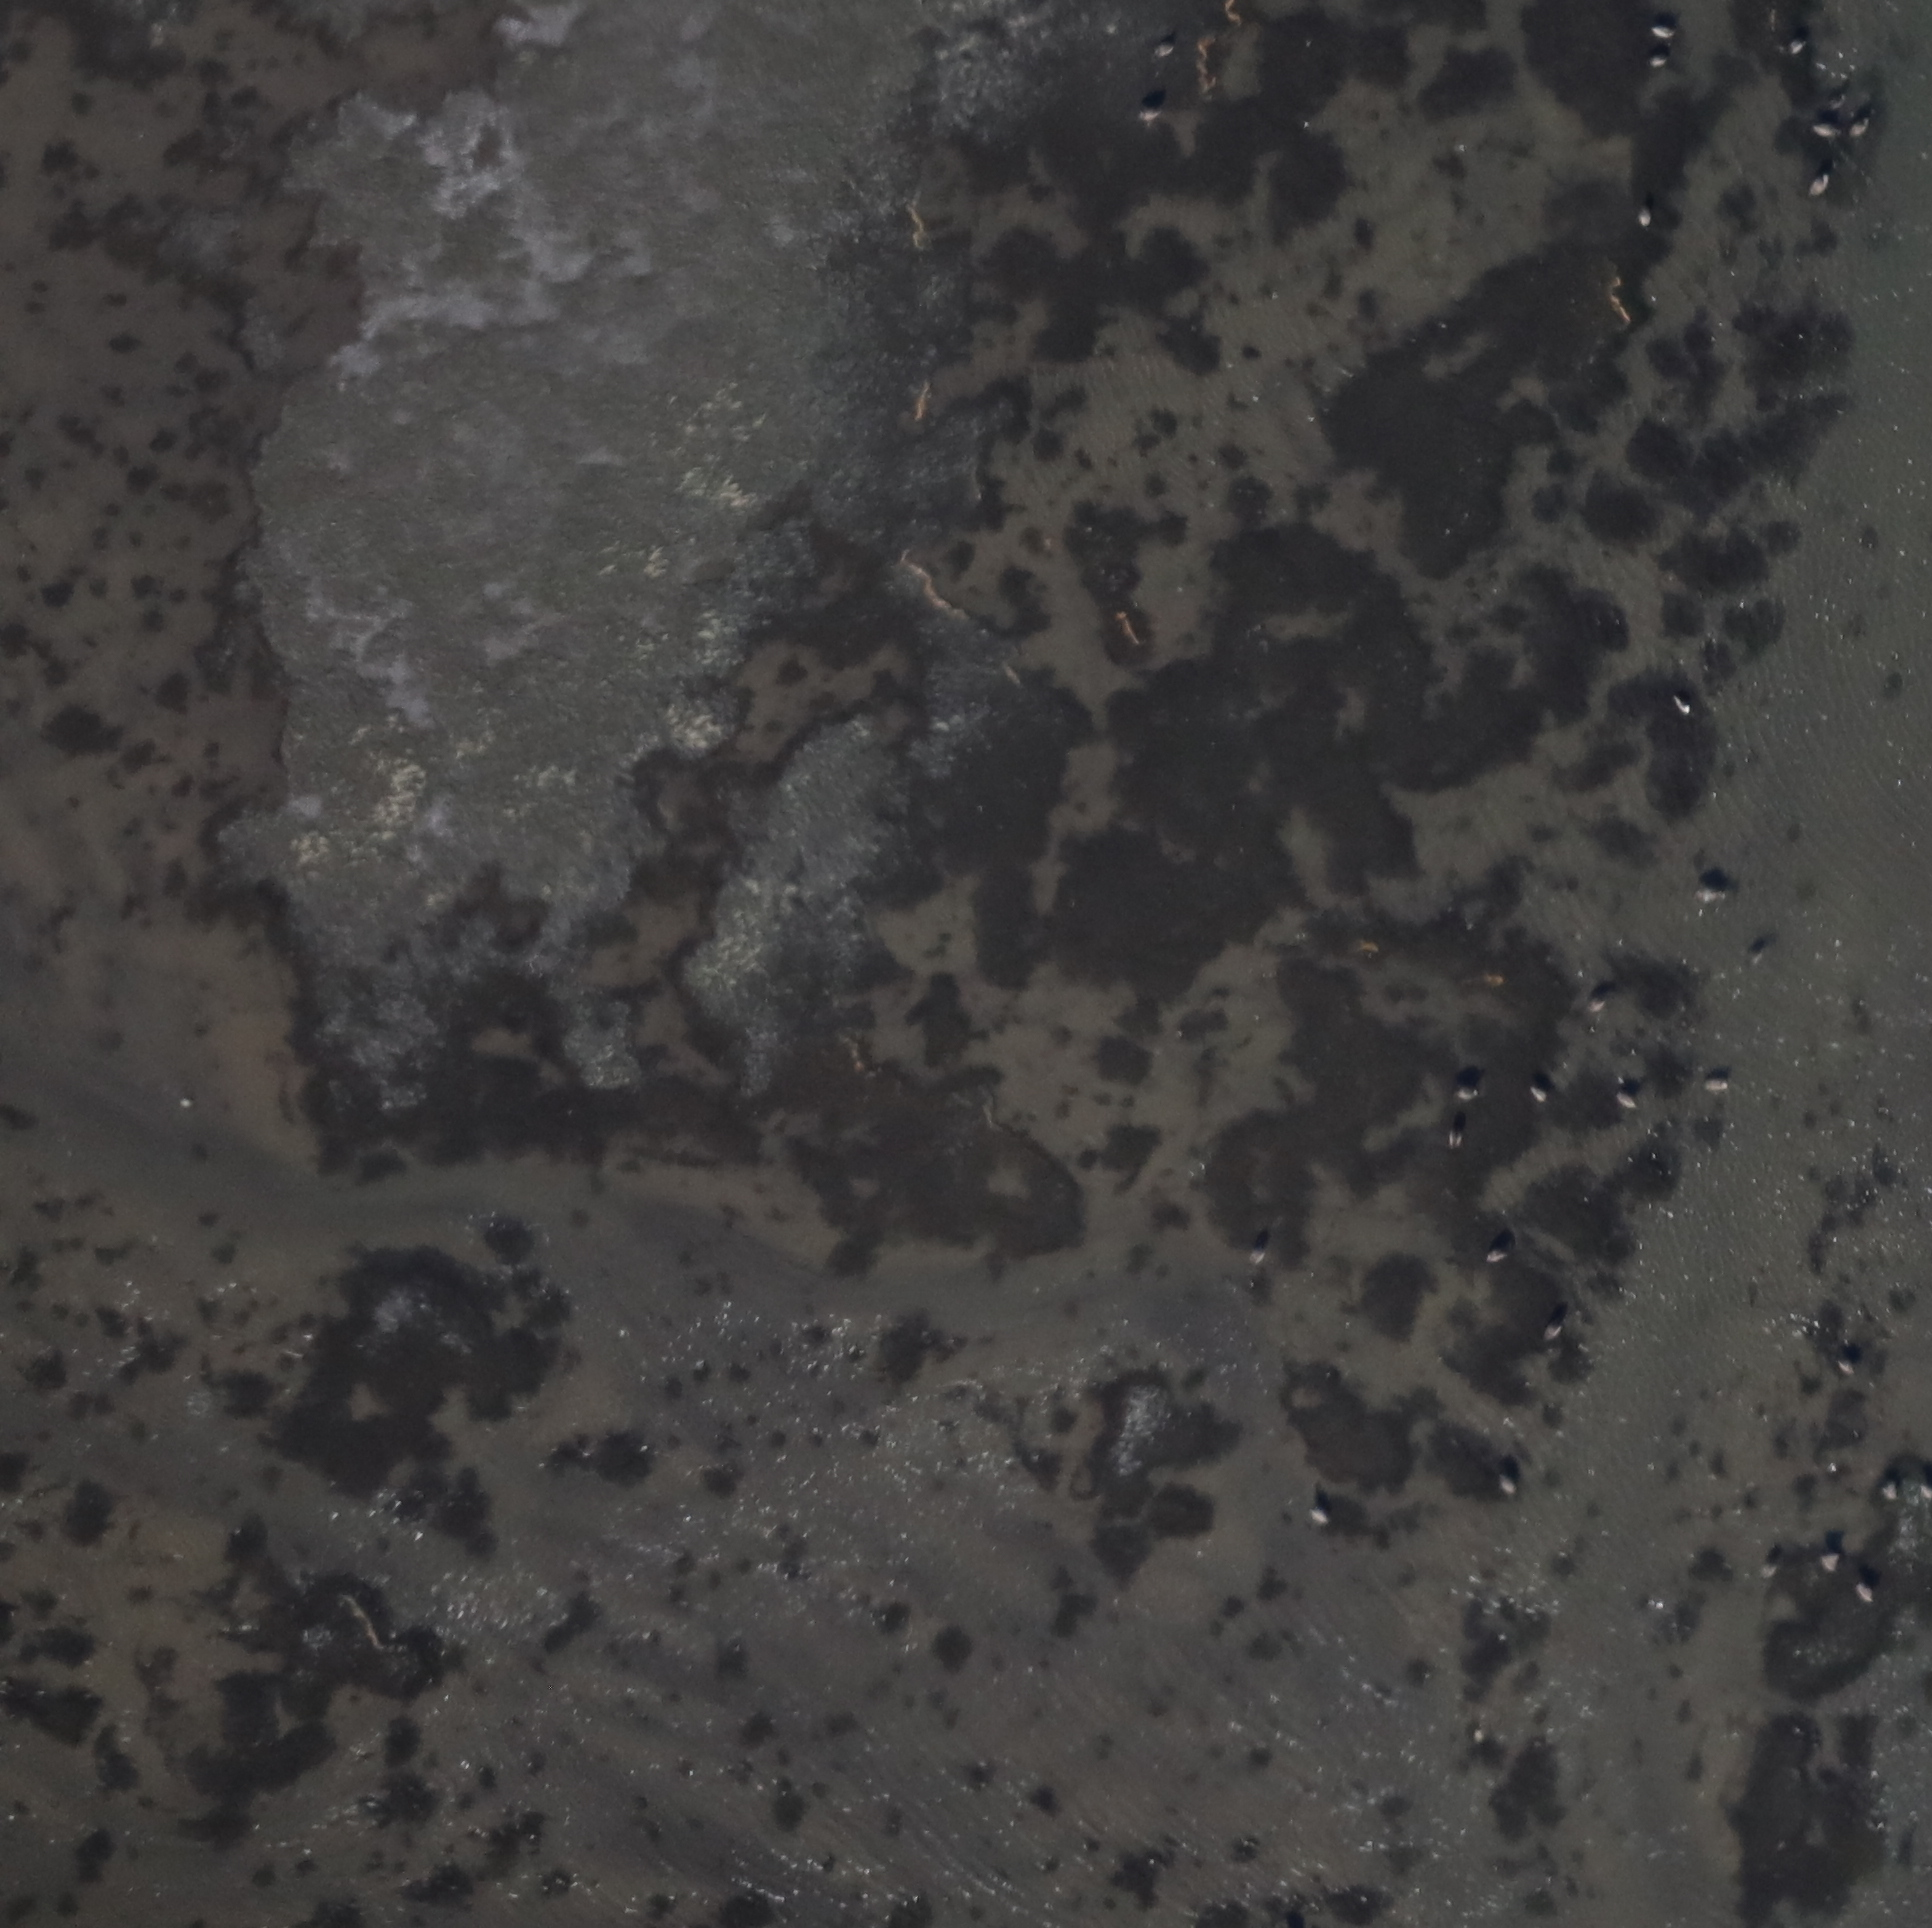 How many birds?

30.